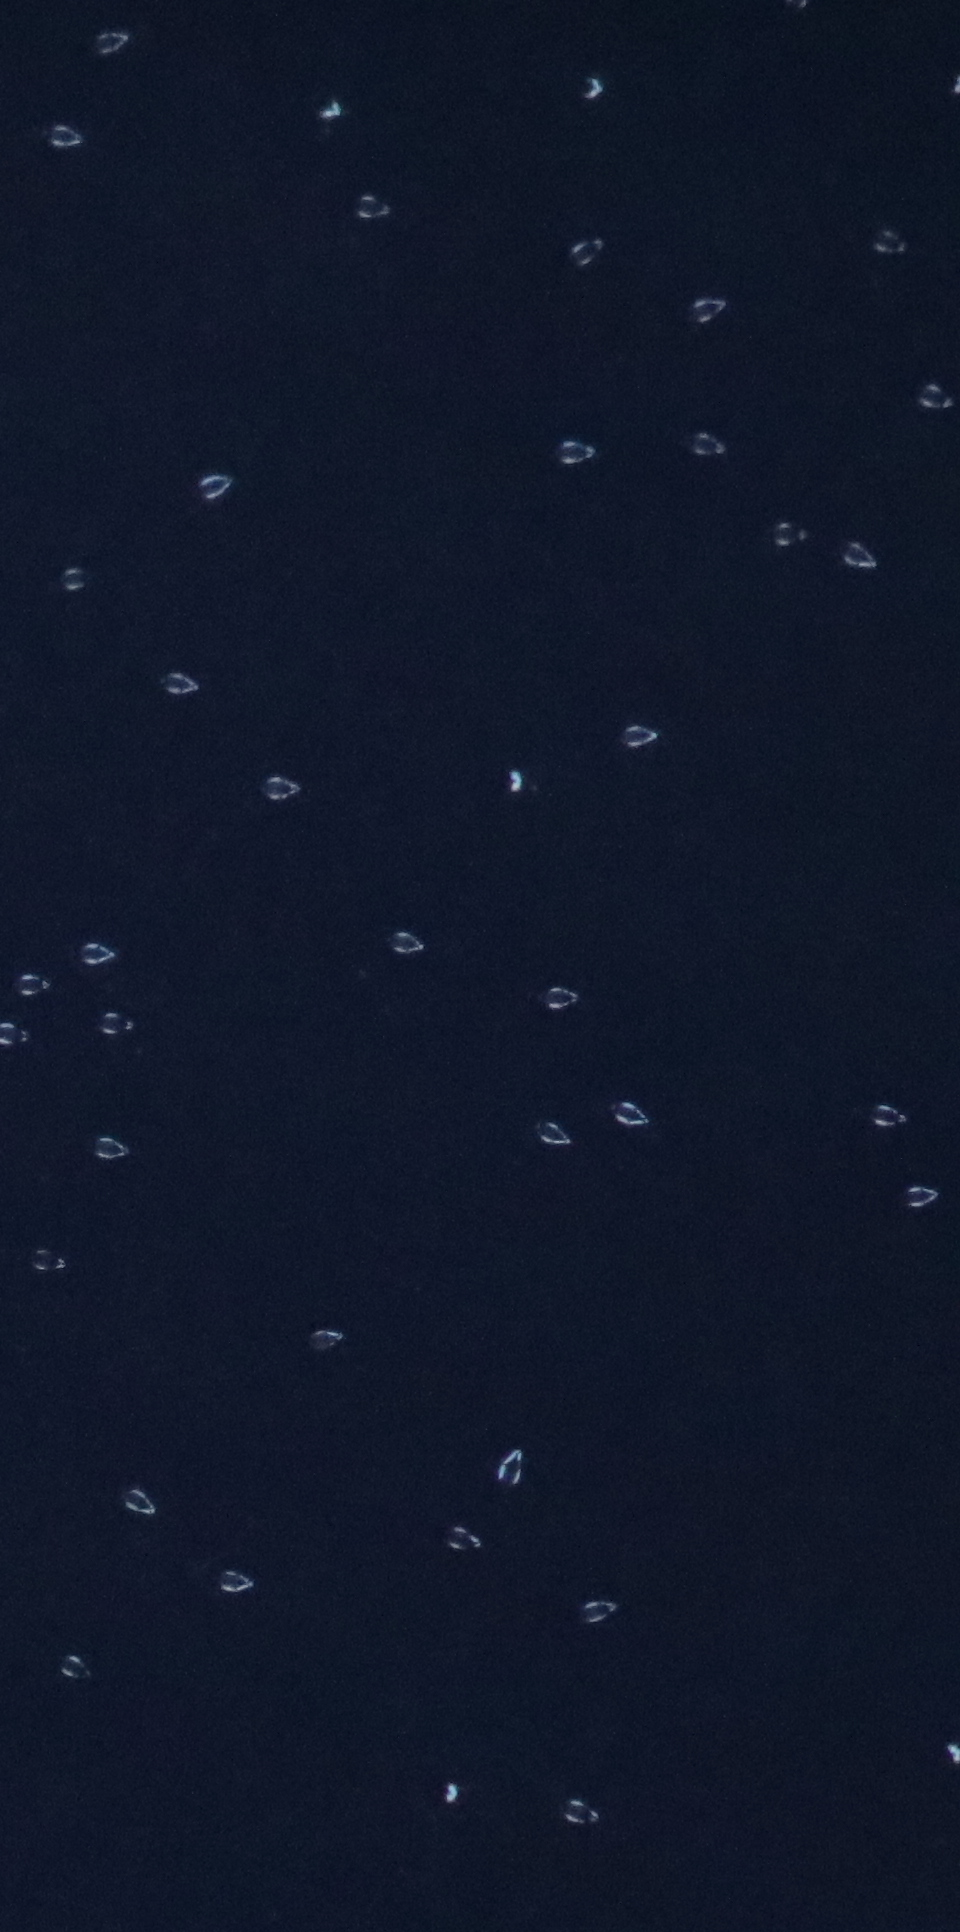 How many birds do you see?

40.